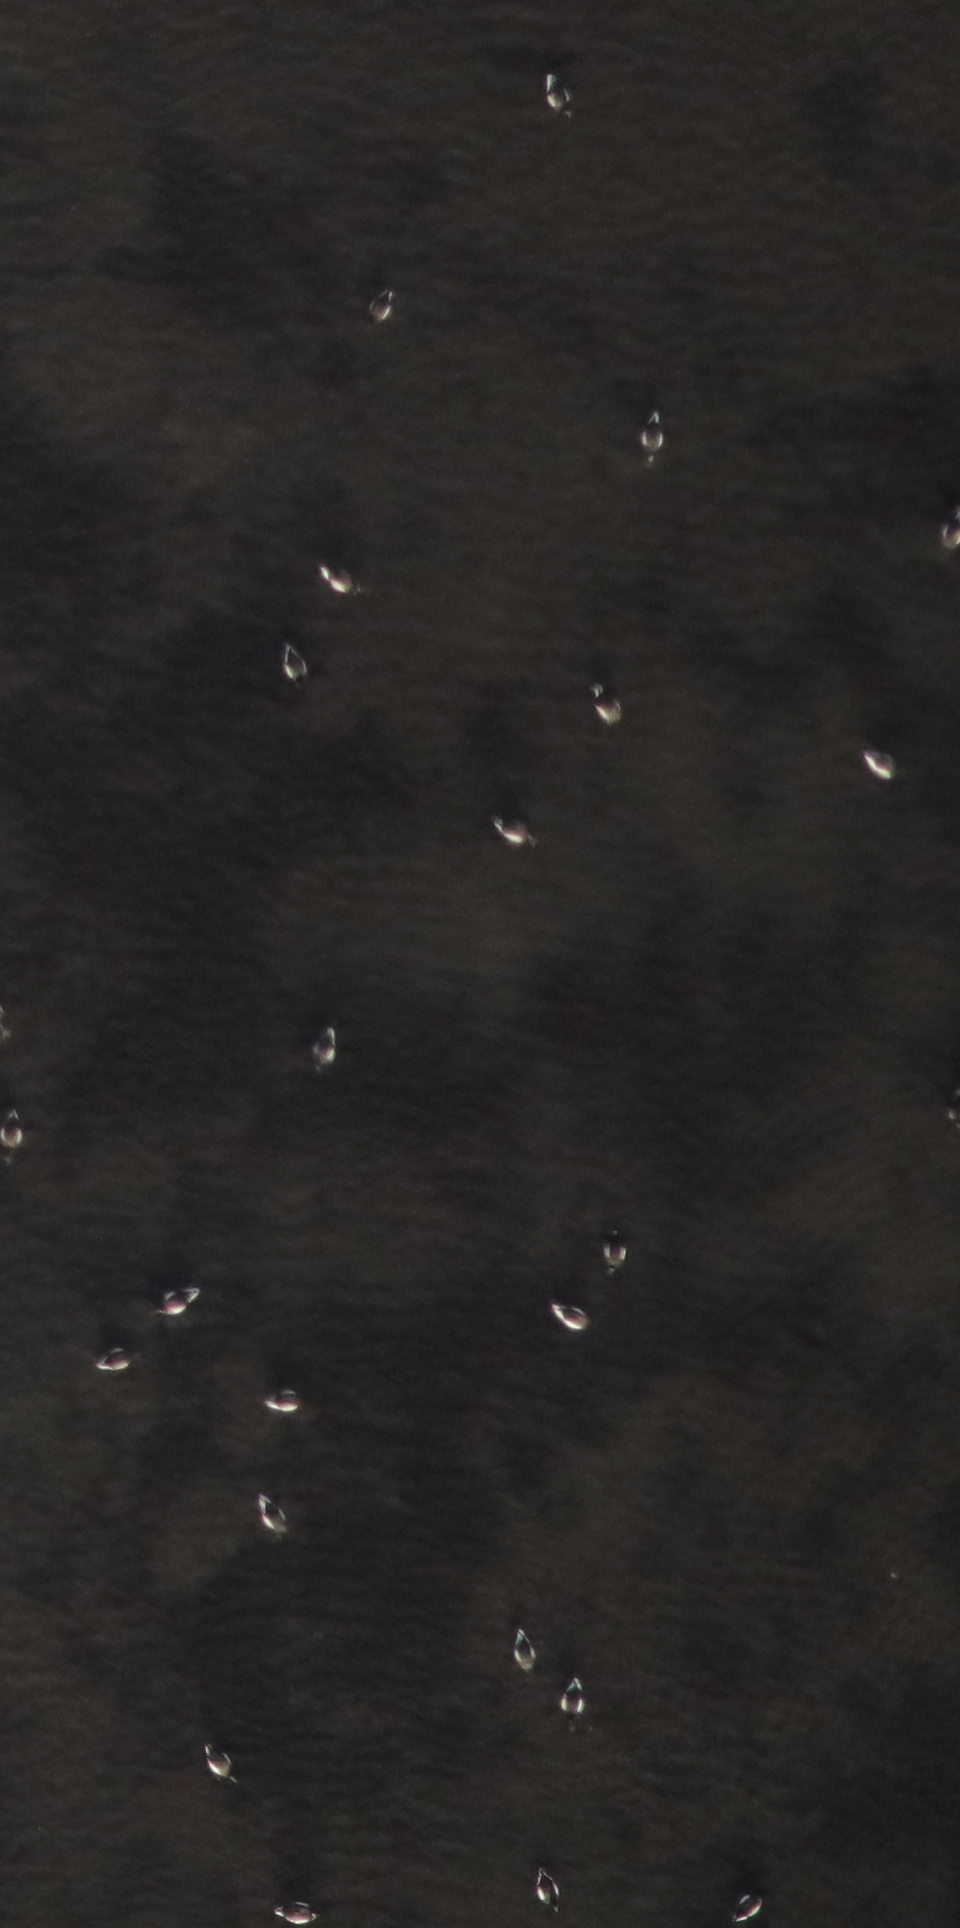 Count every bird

22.